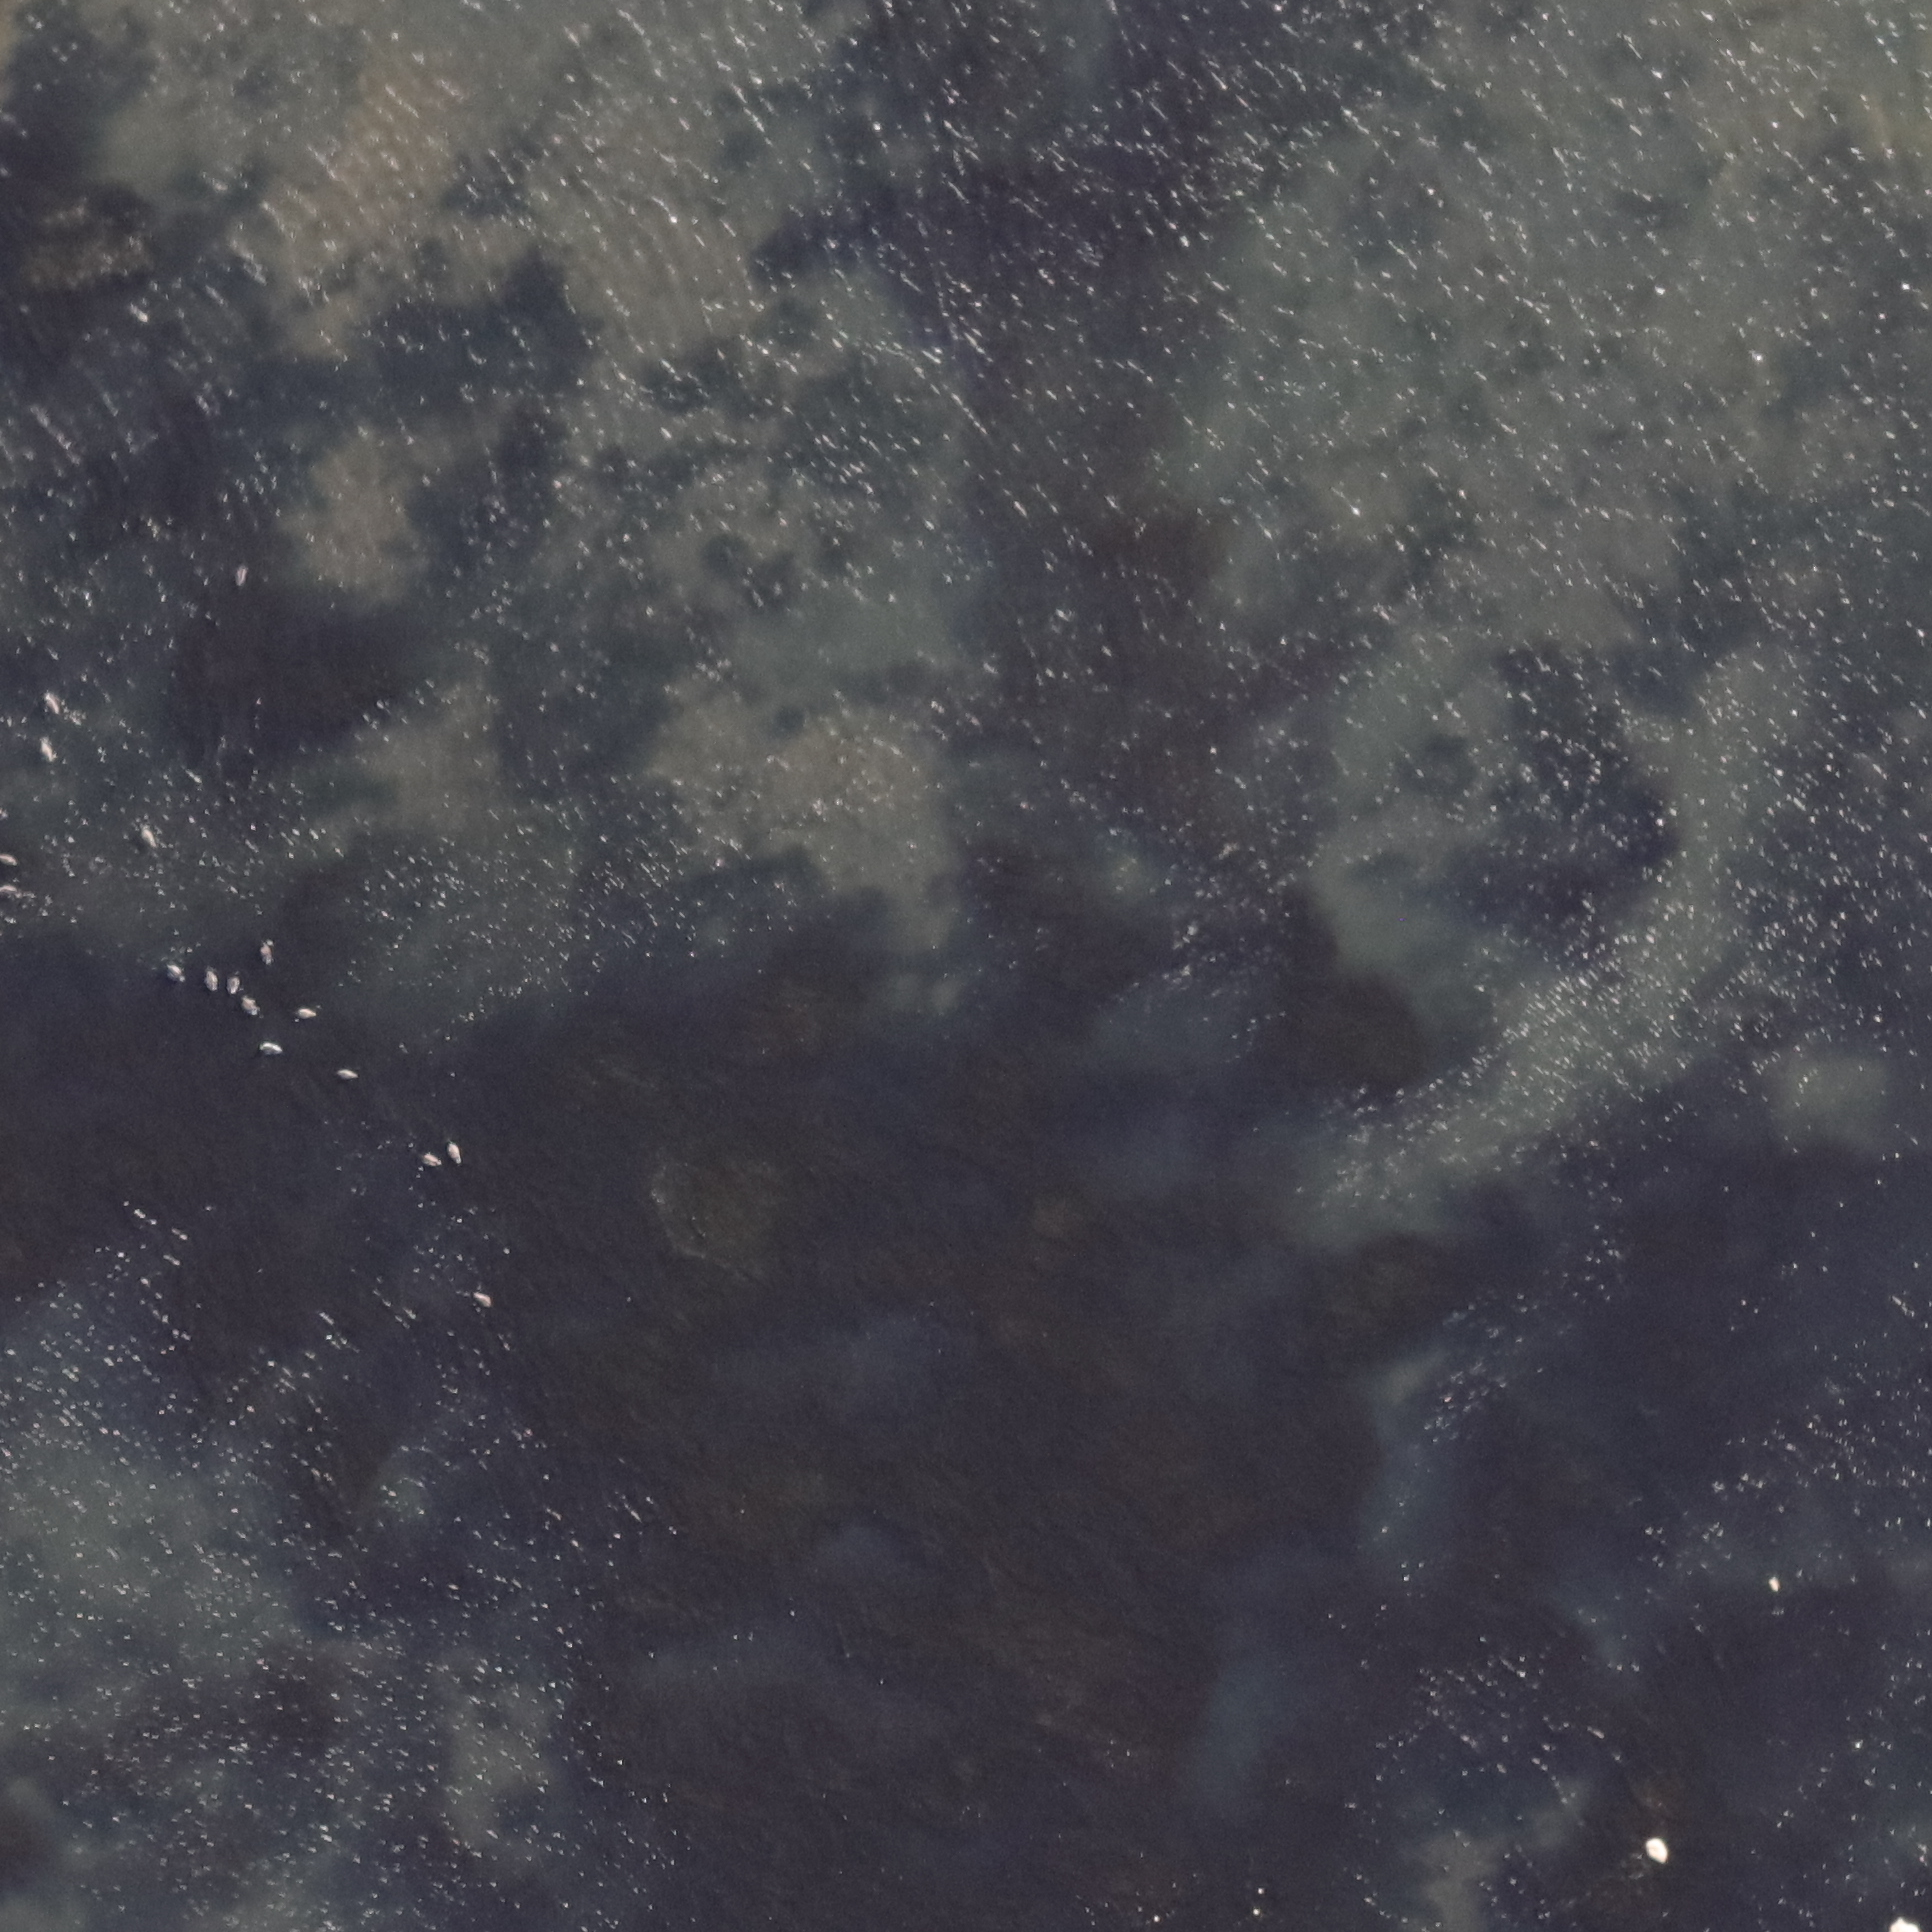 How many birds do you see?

17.